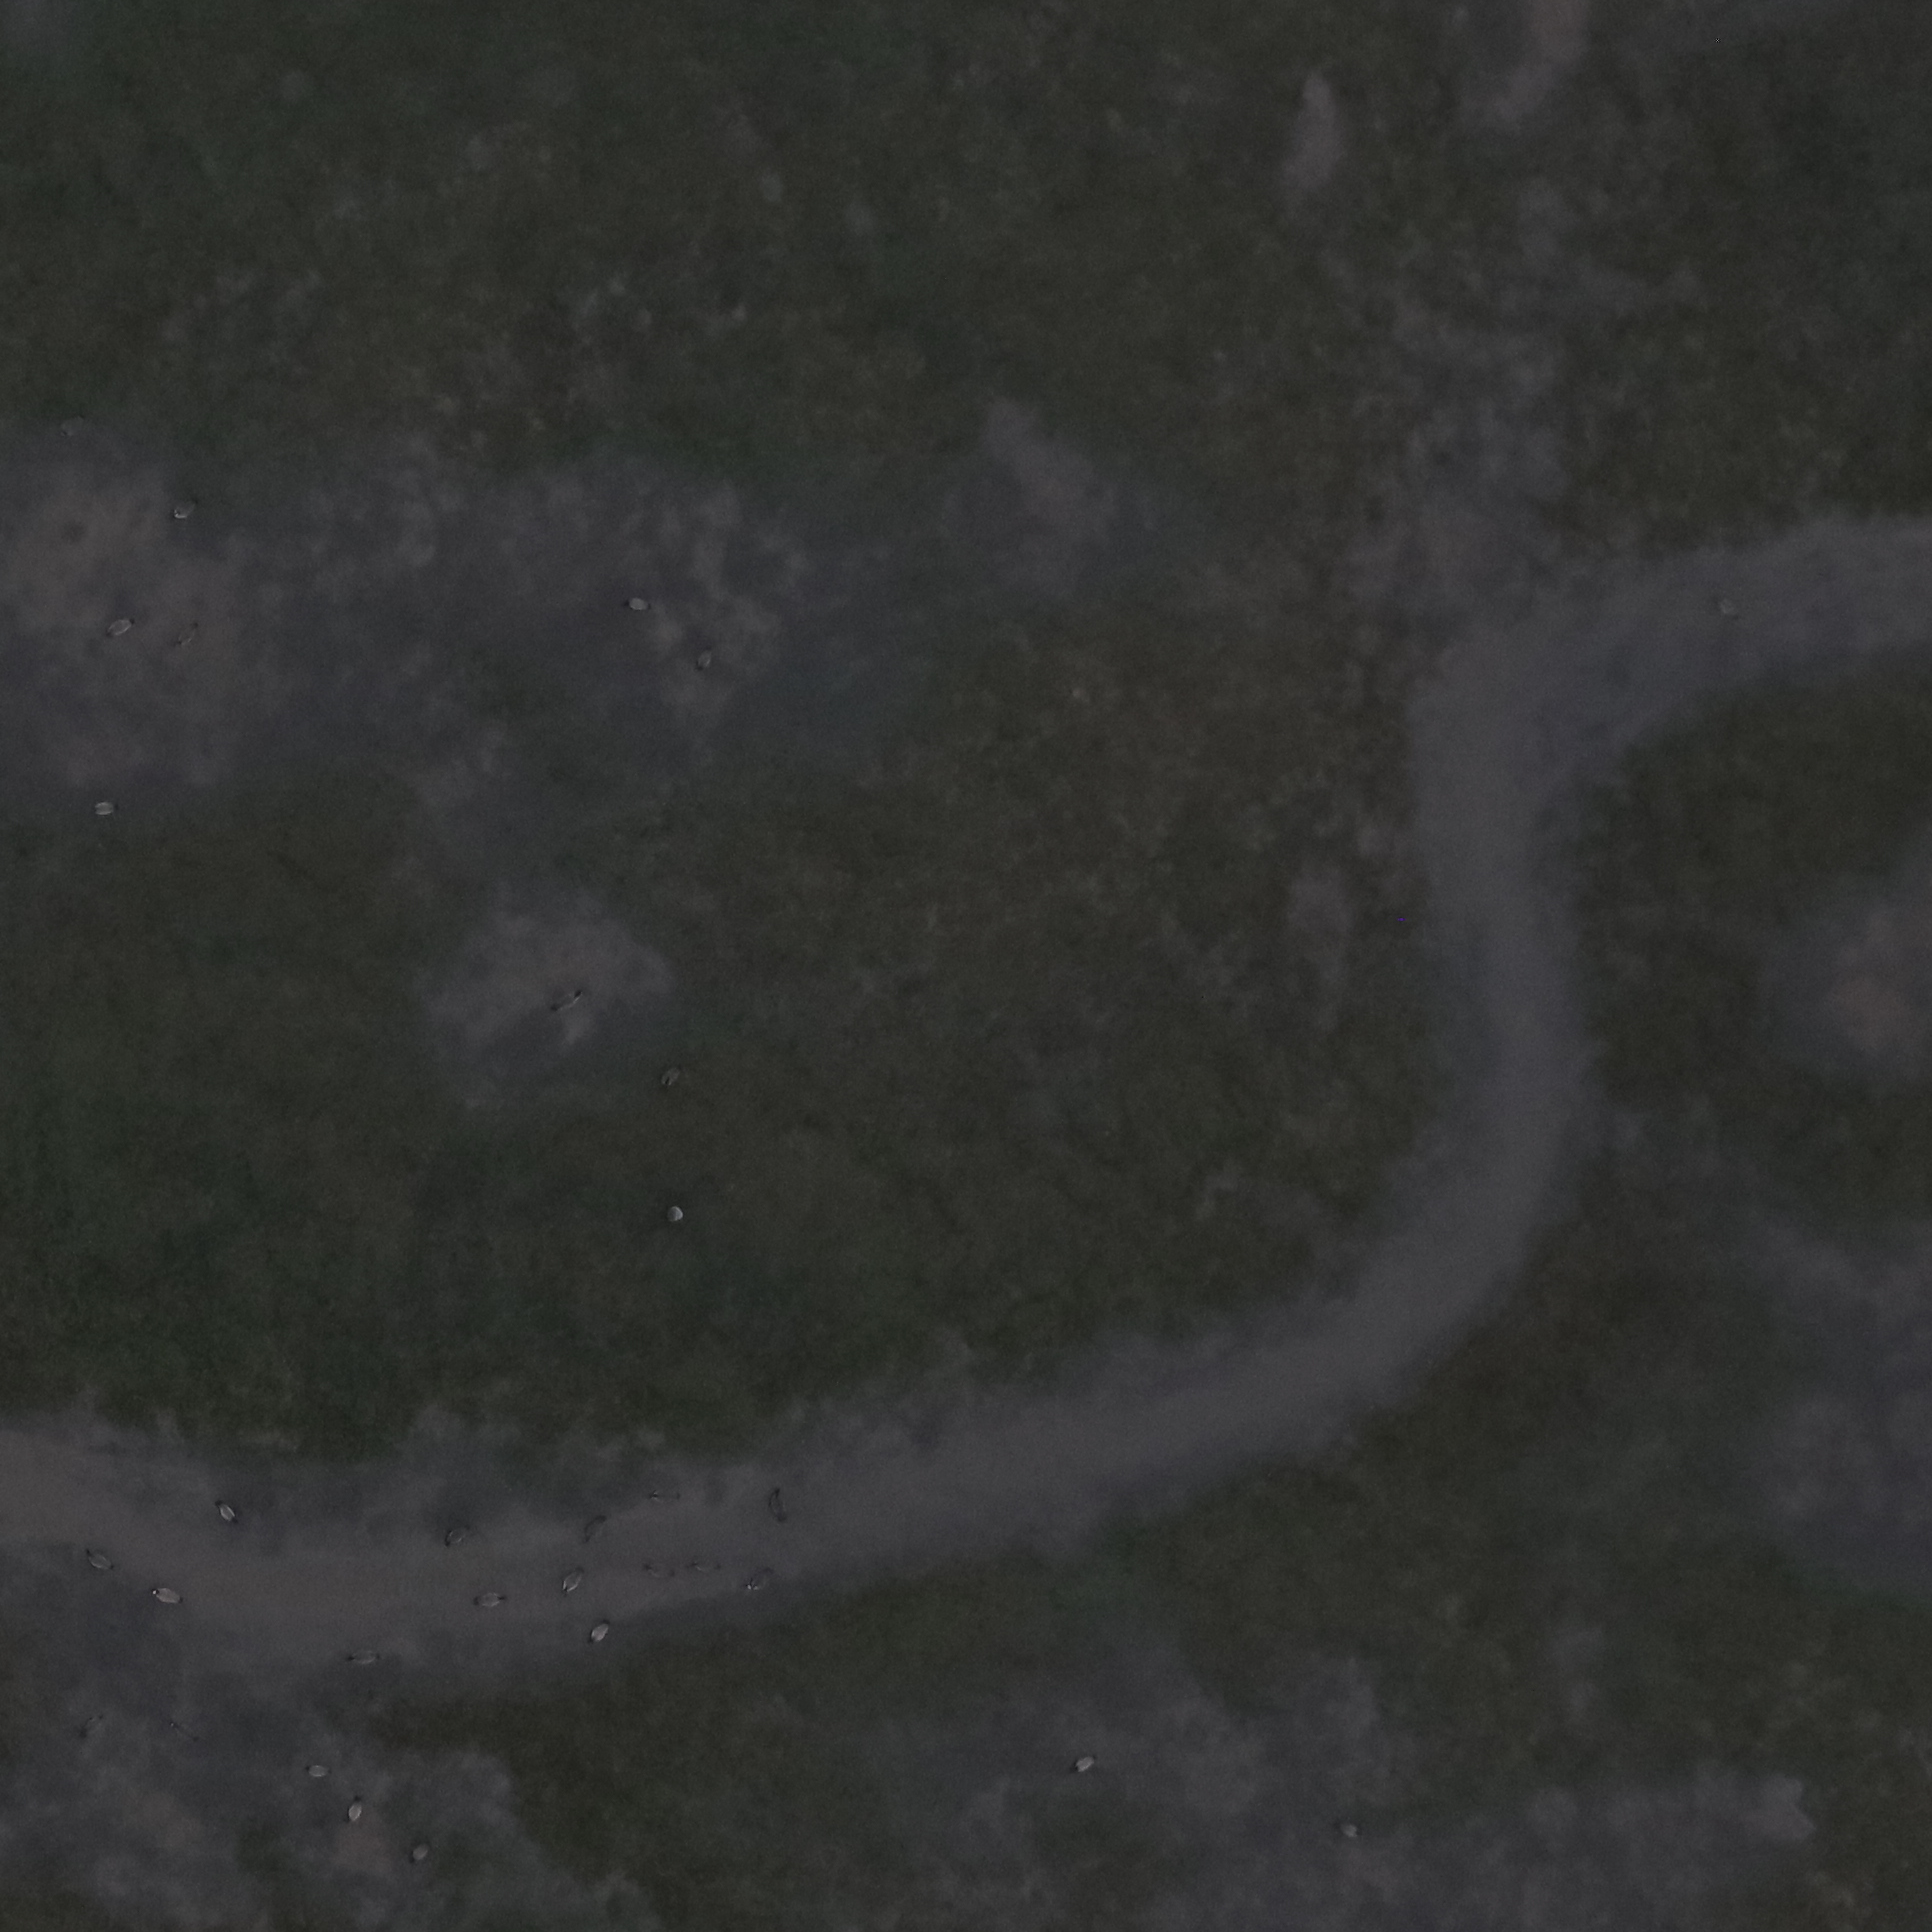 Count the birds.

31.